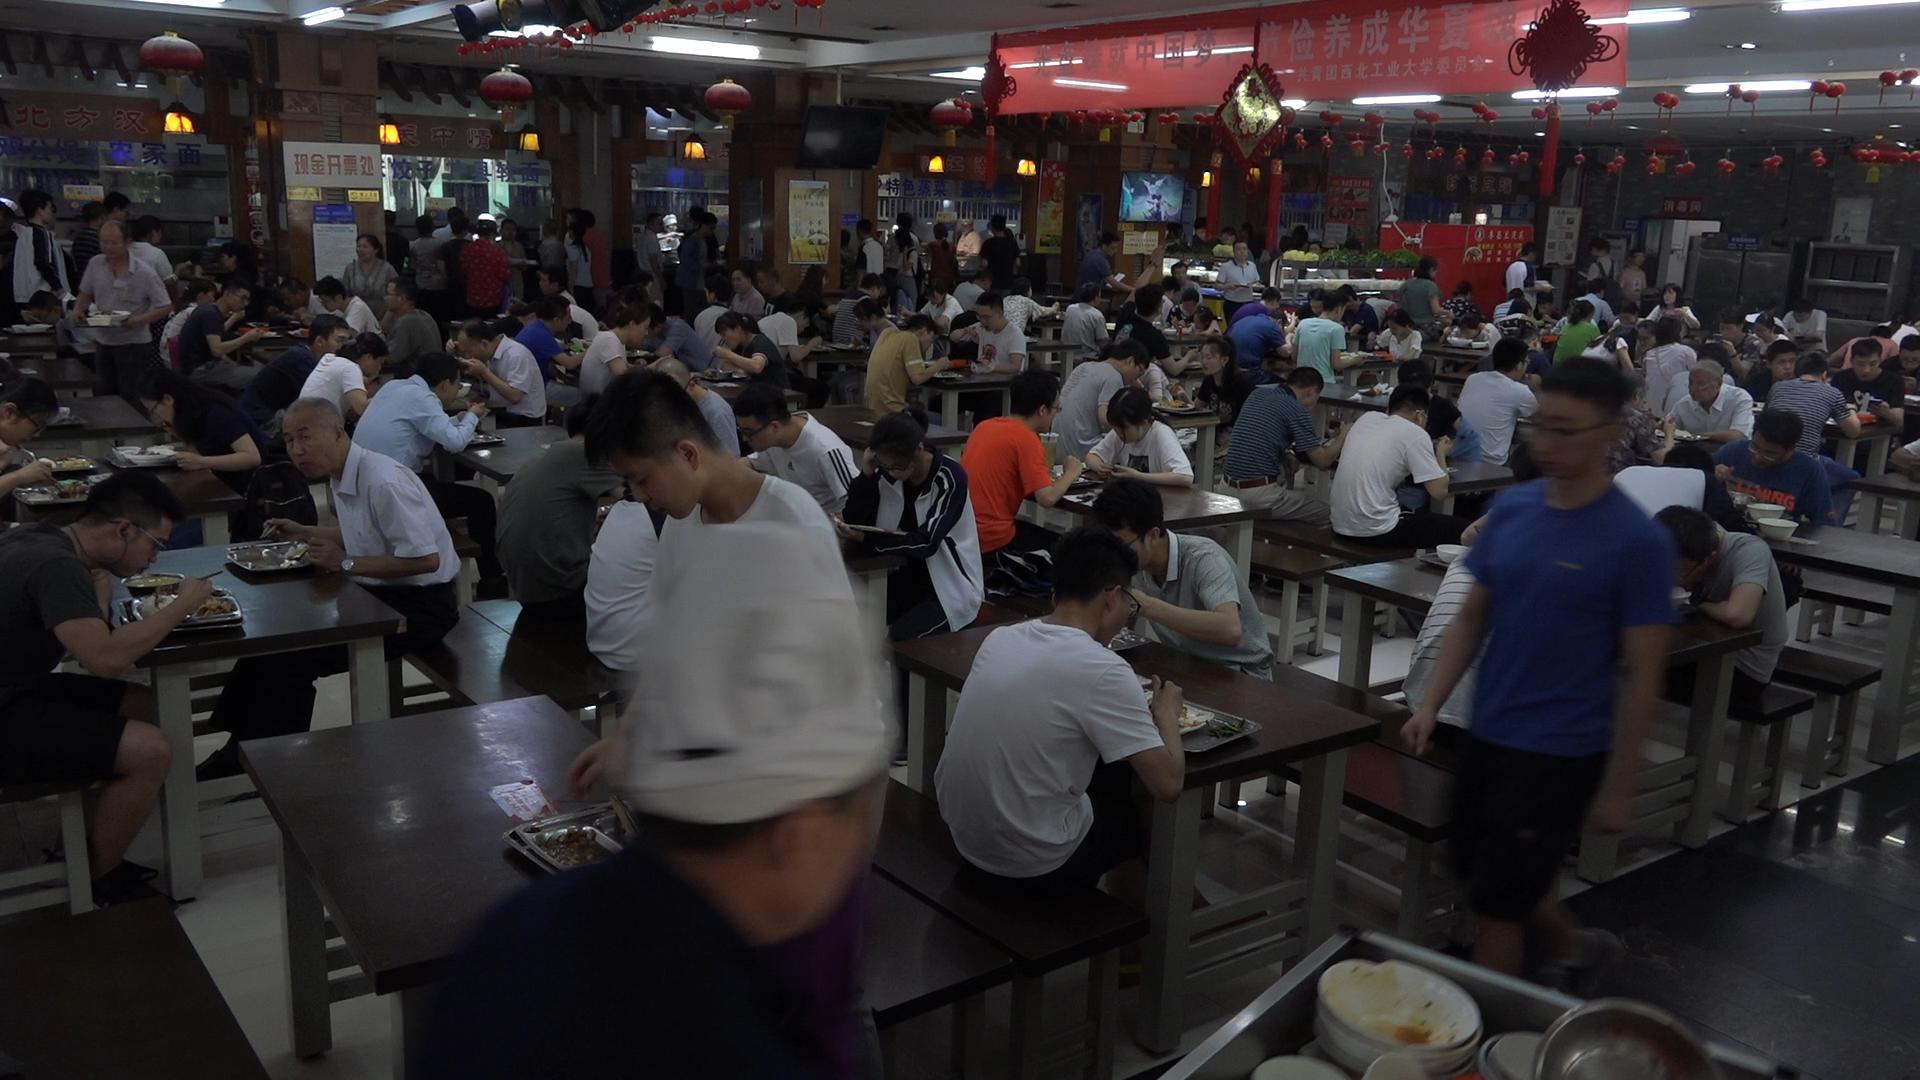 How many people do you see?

134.